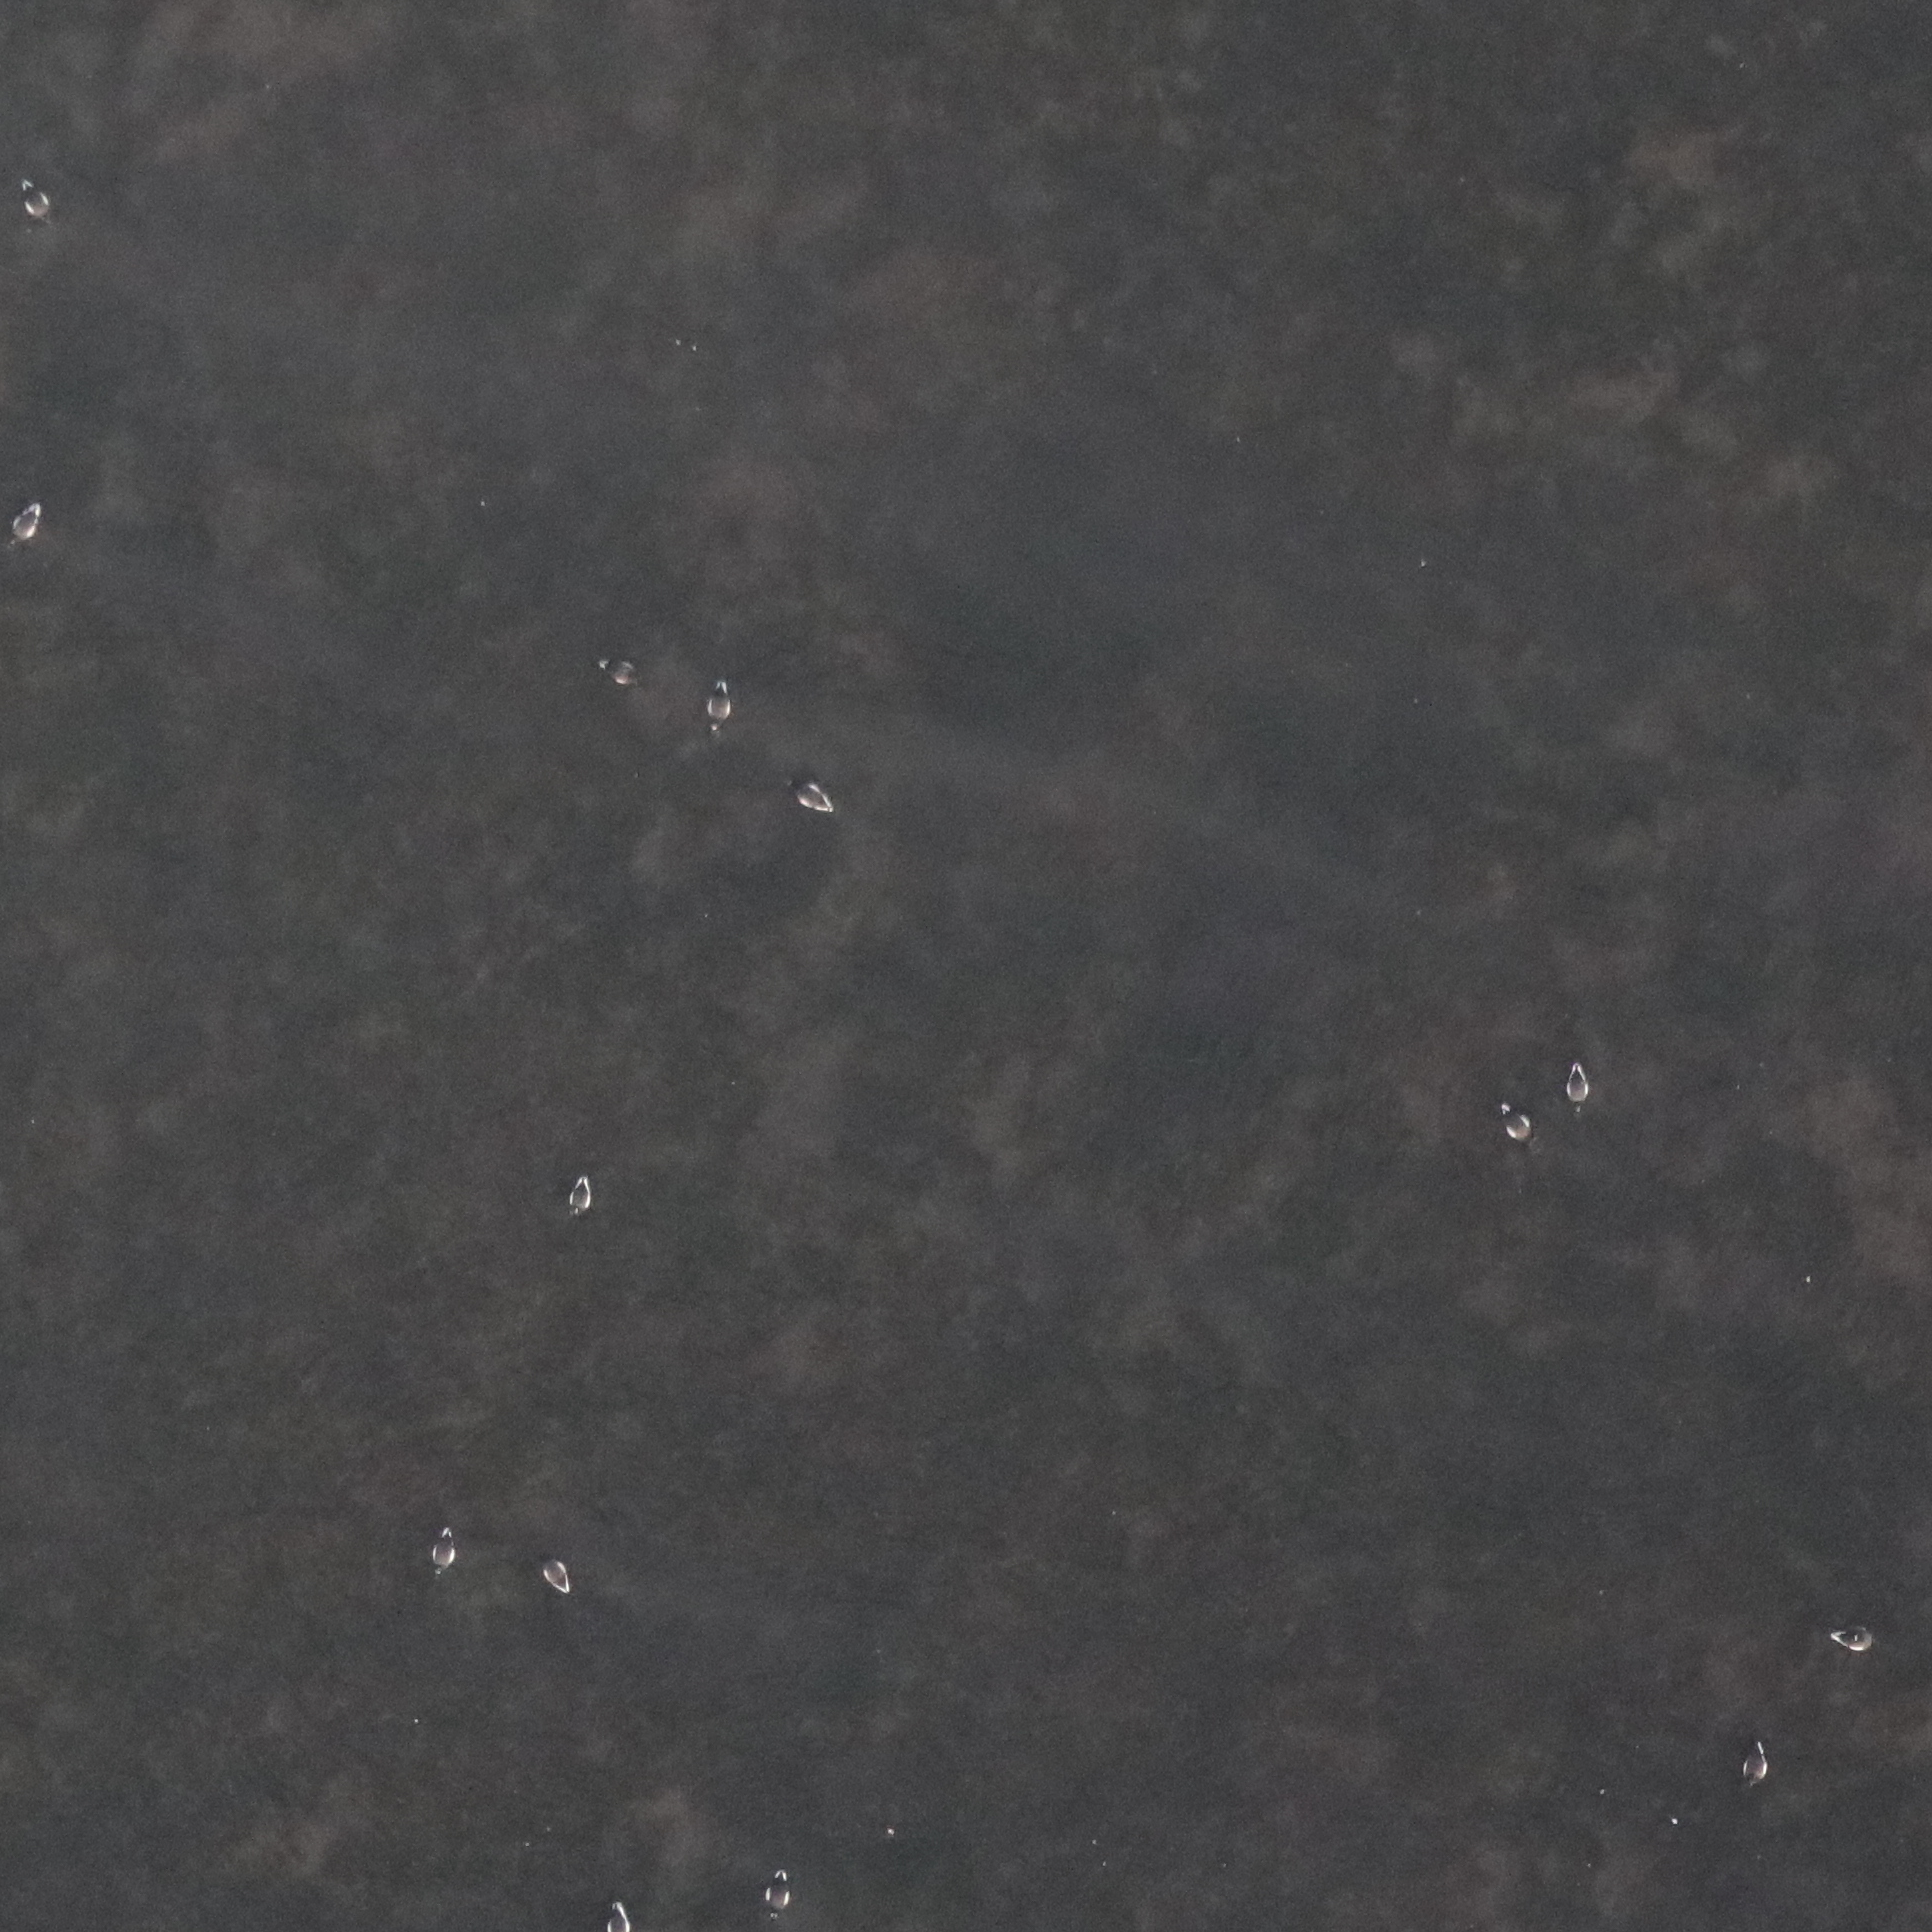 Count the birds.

14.